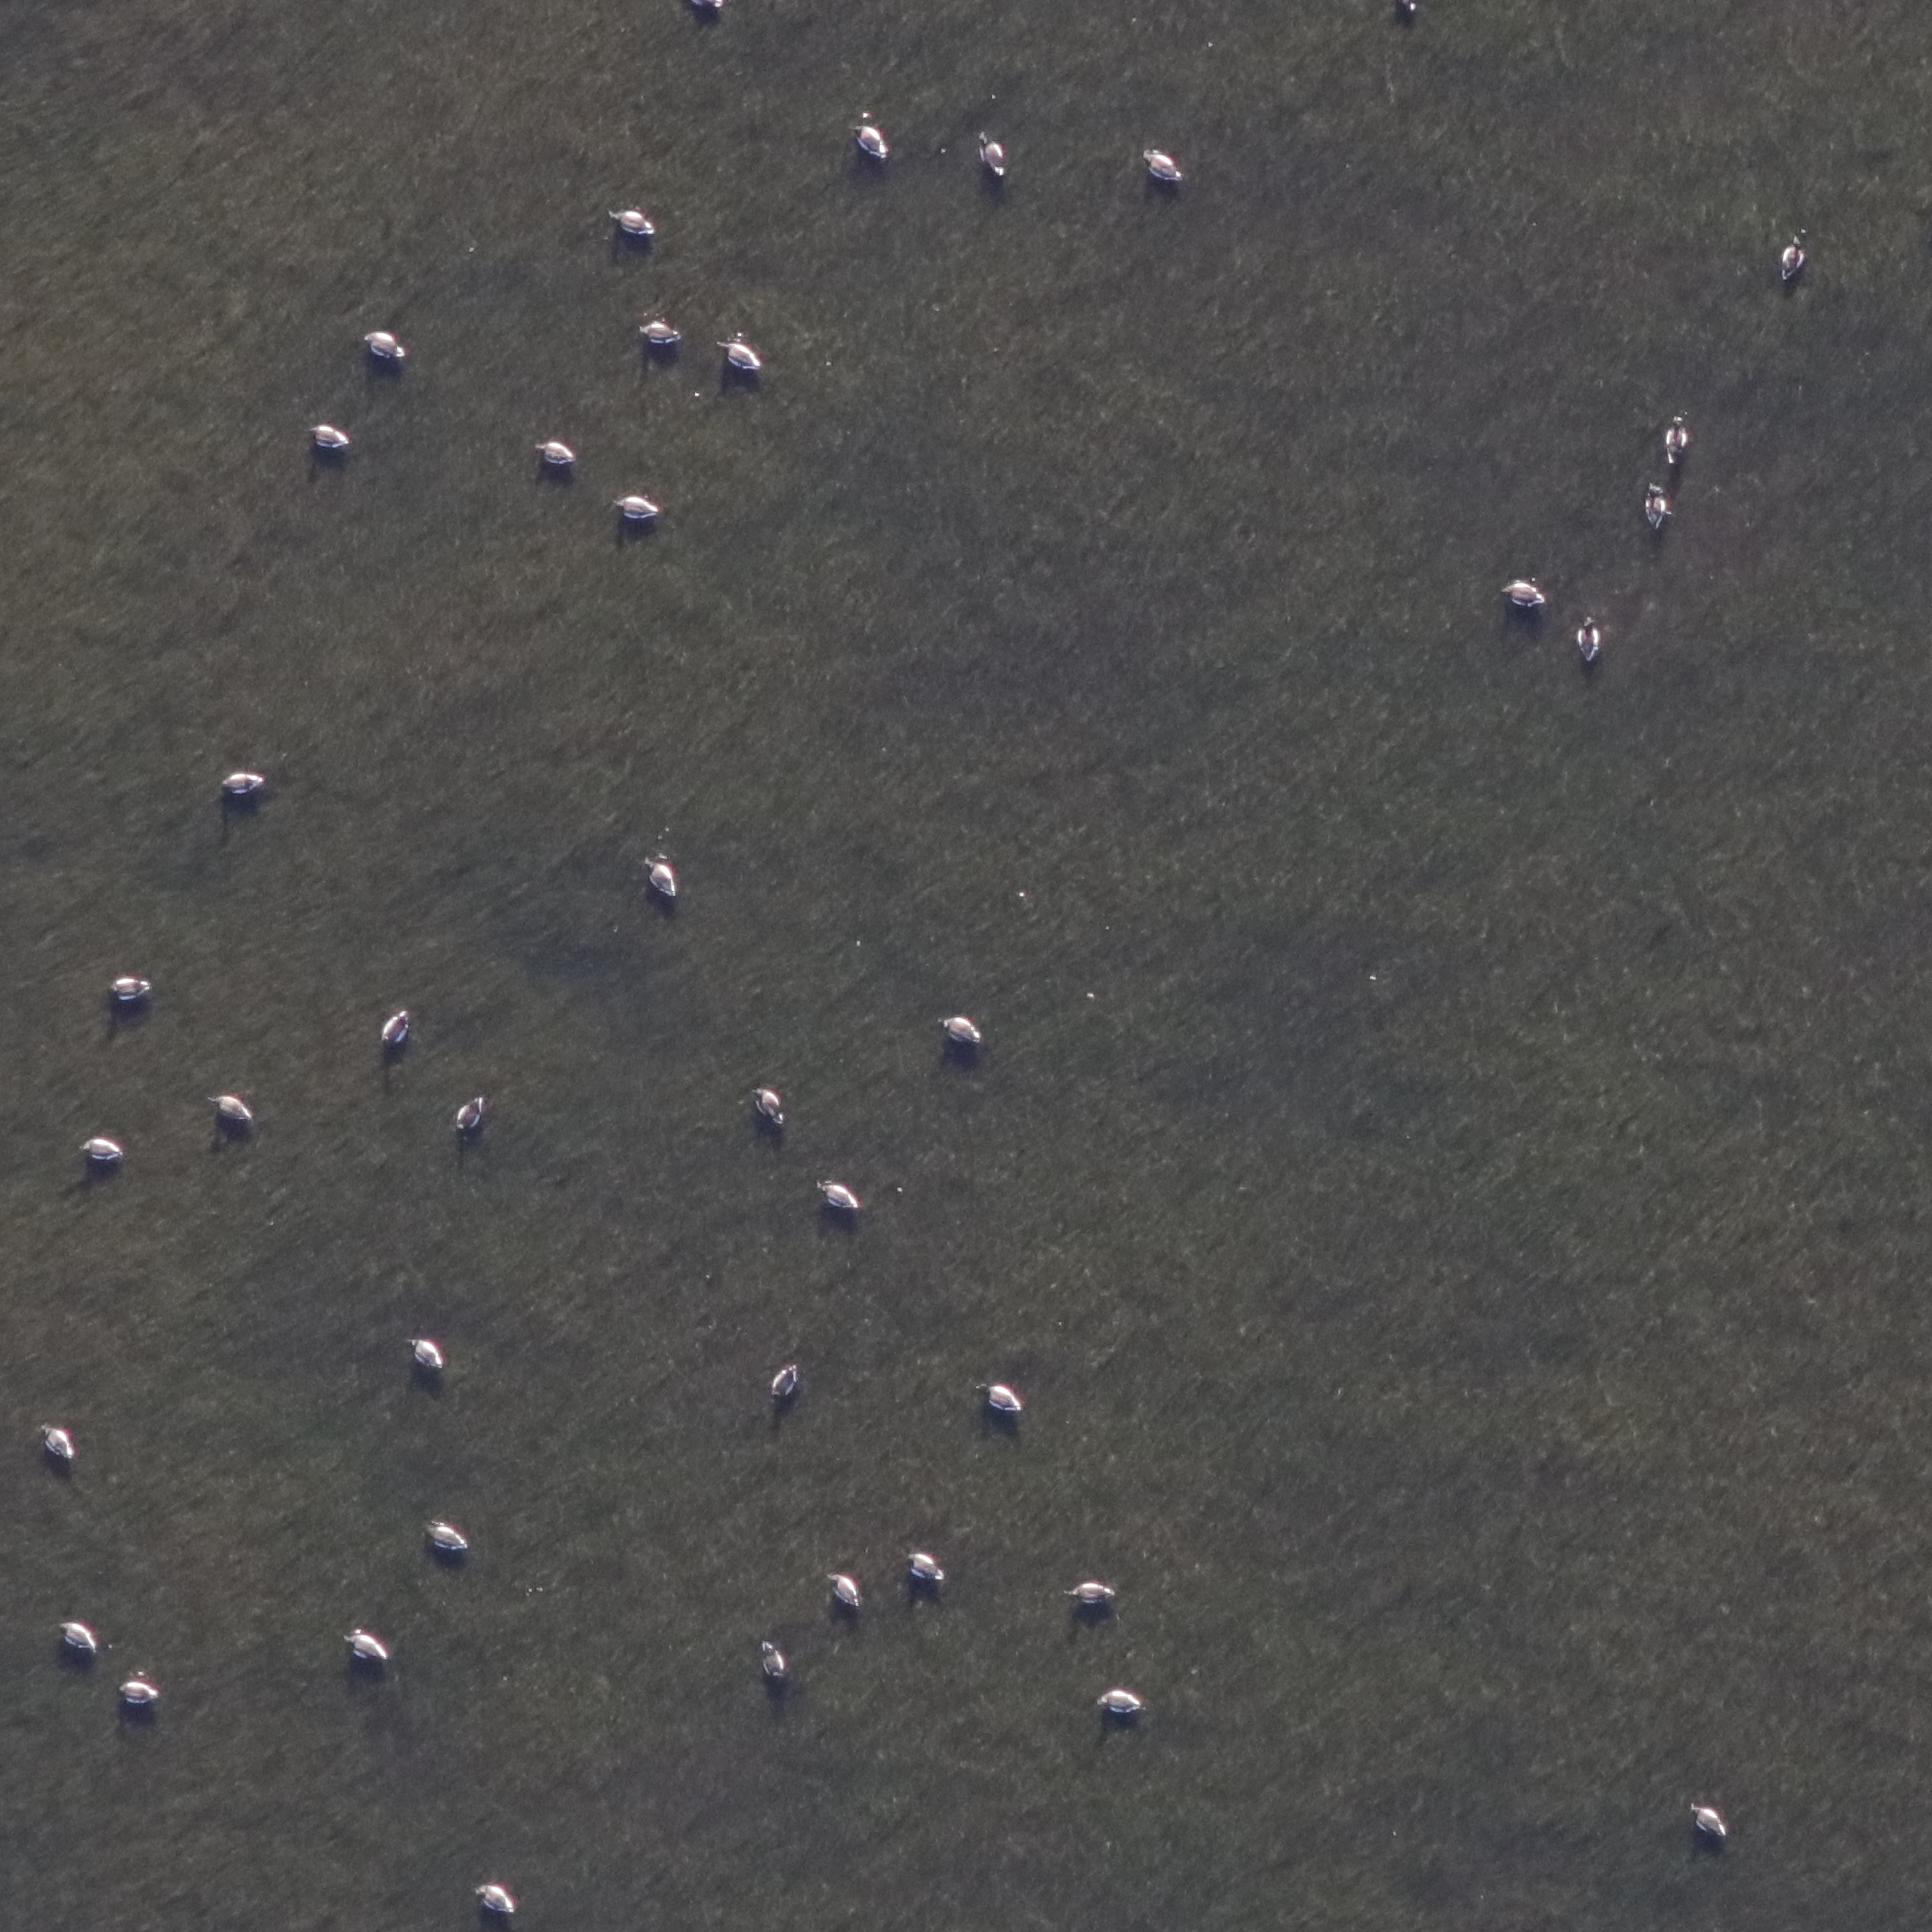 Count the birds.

40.